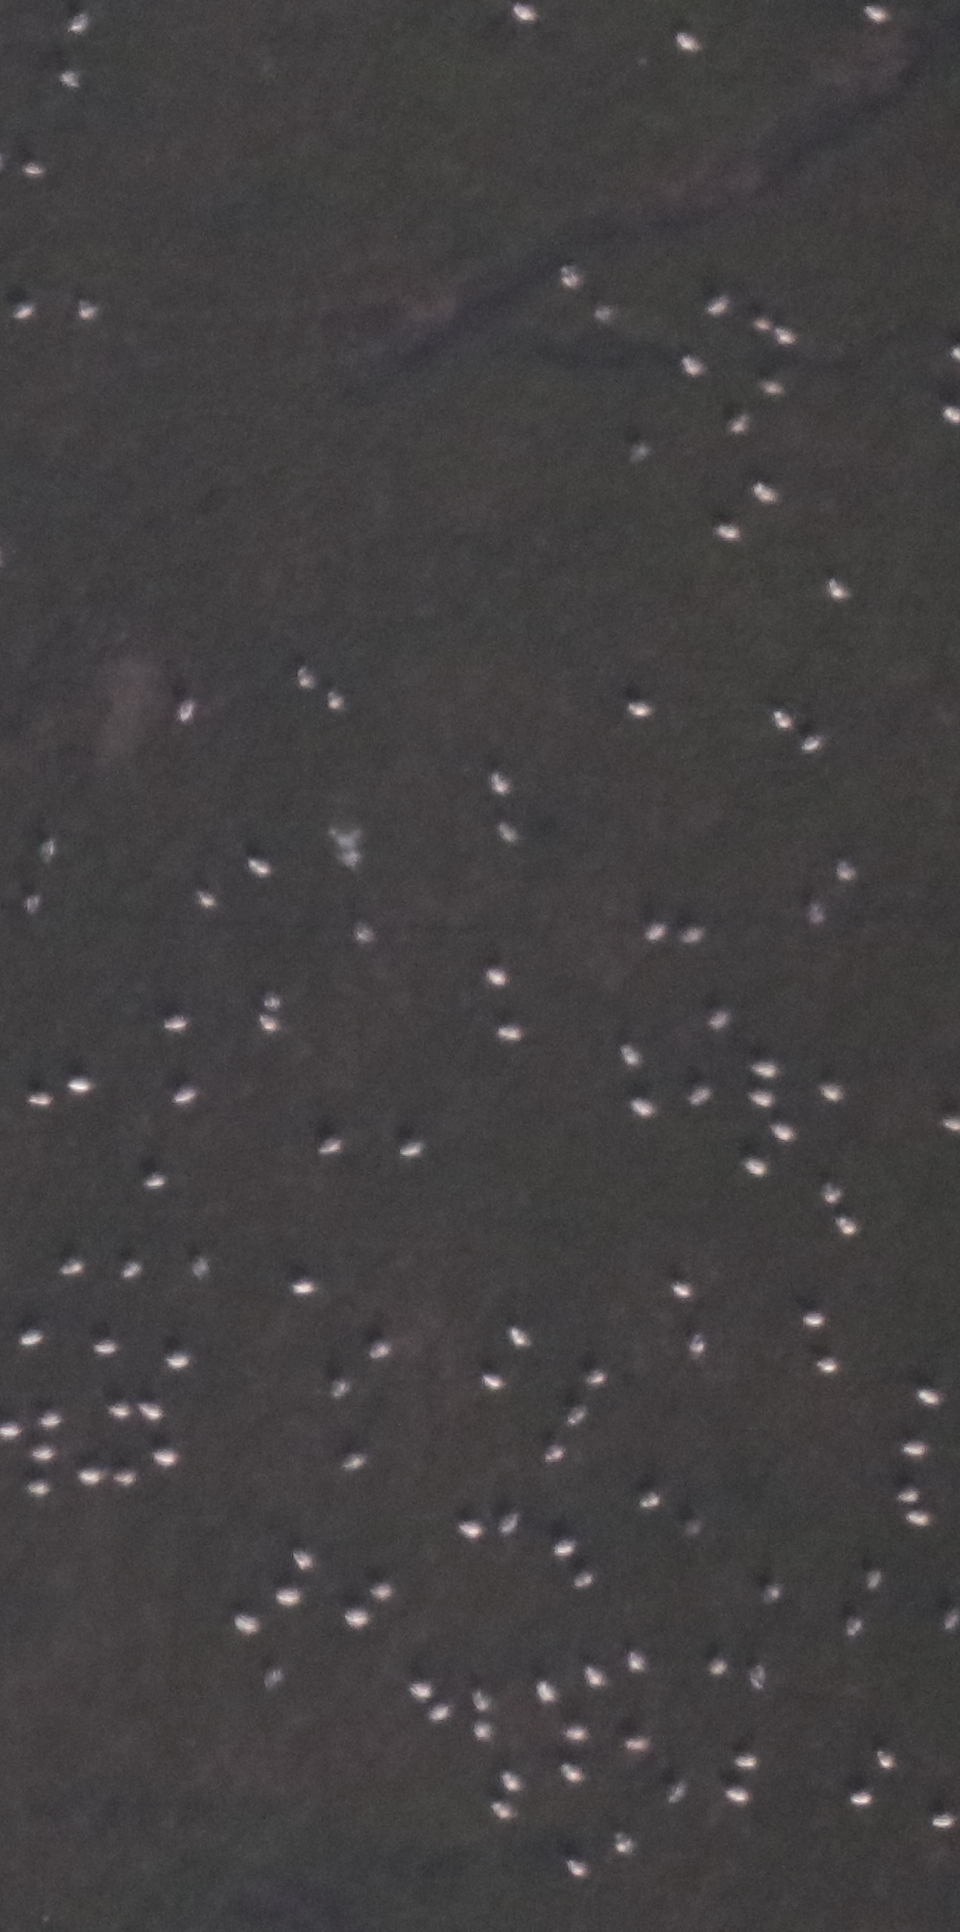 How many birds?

132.